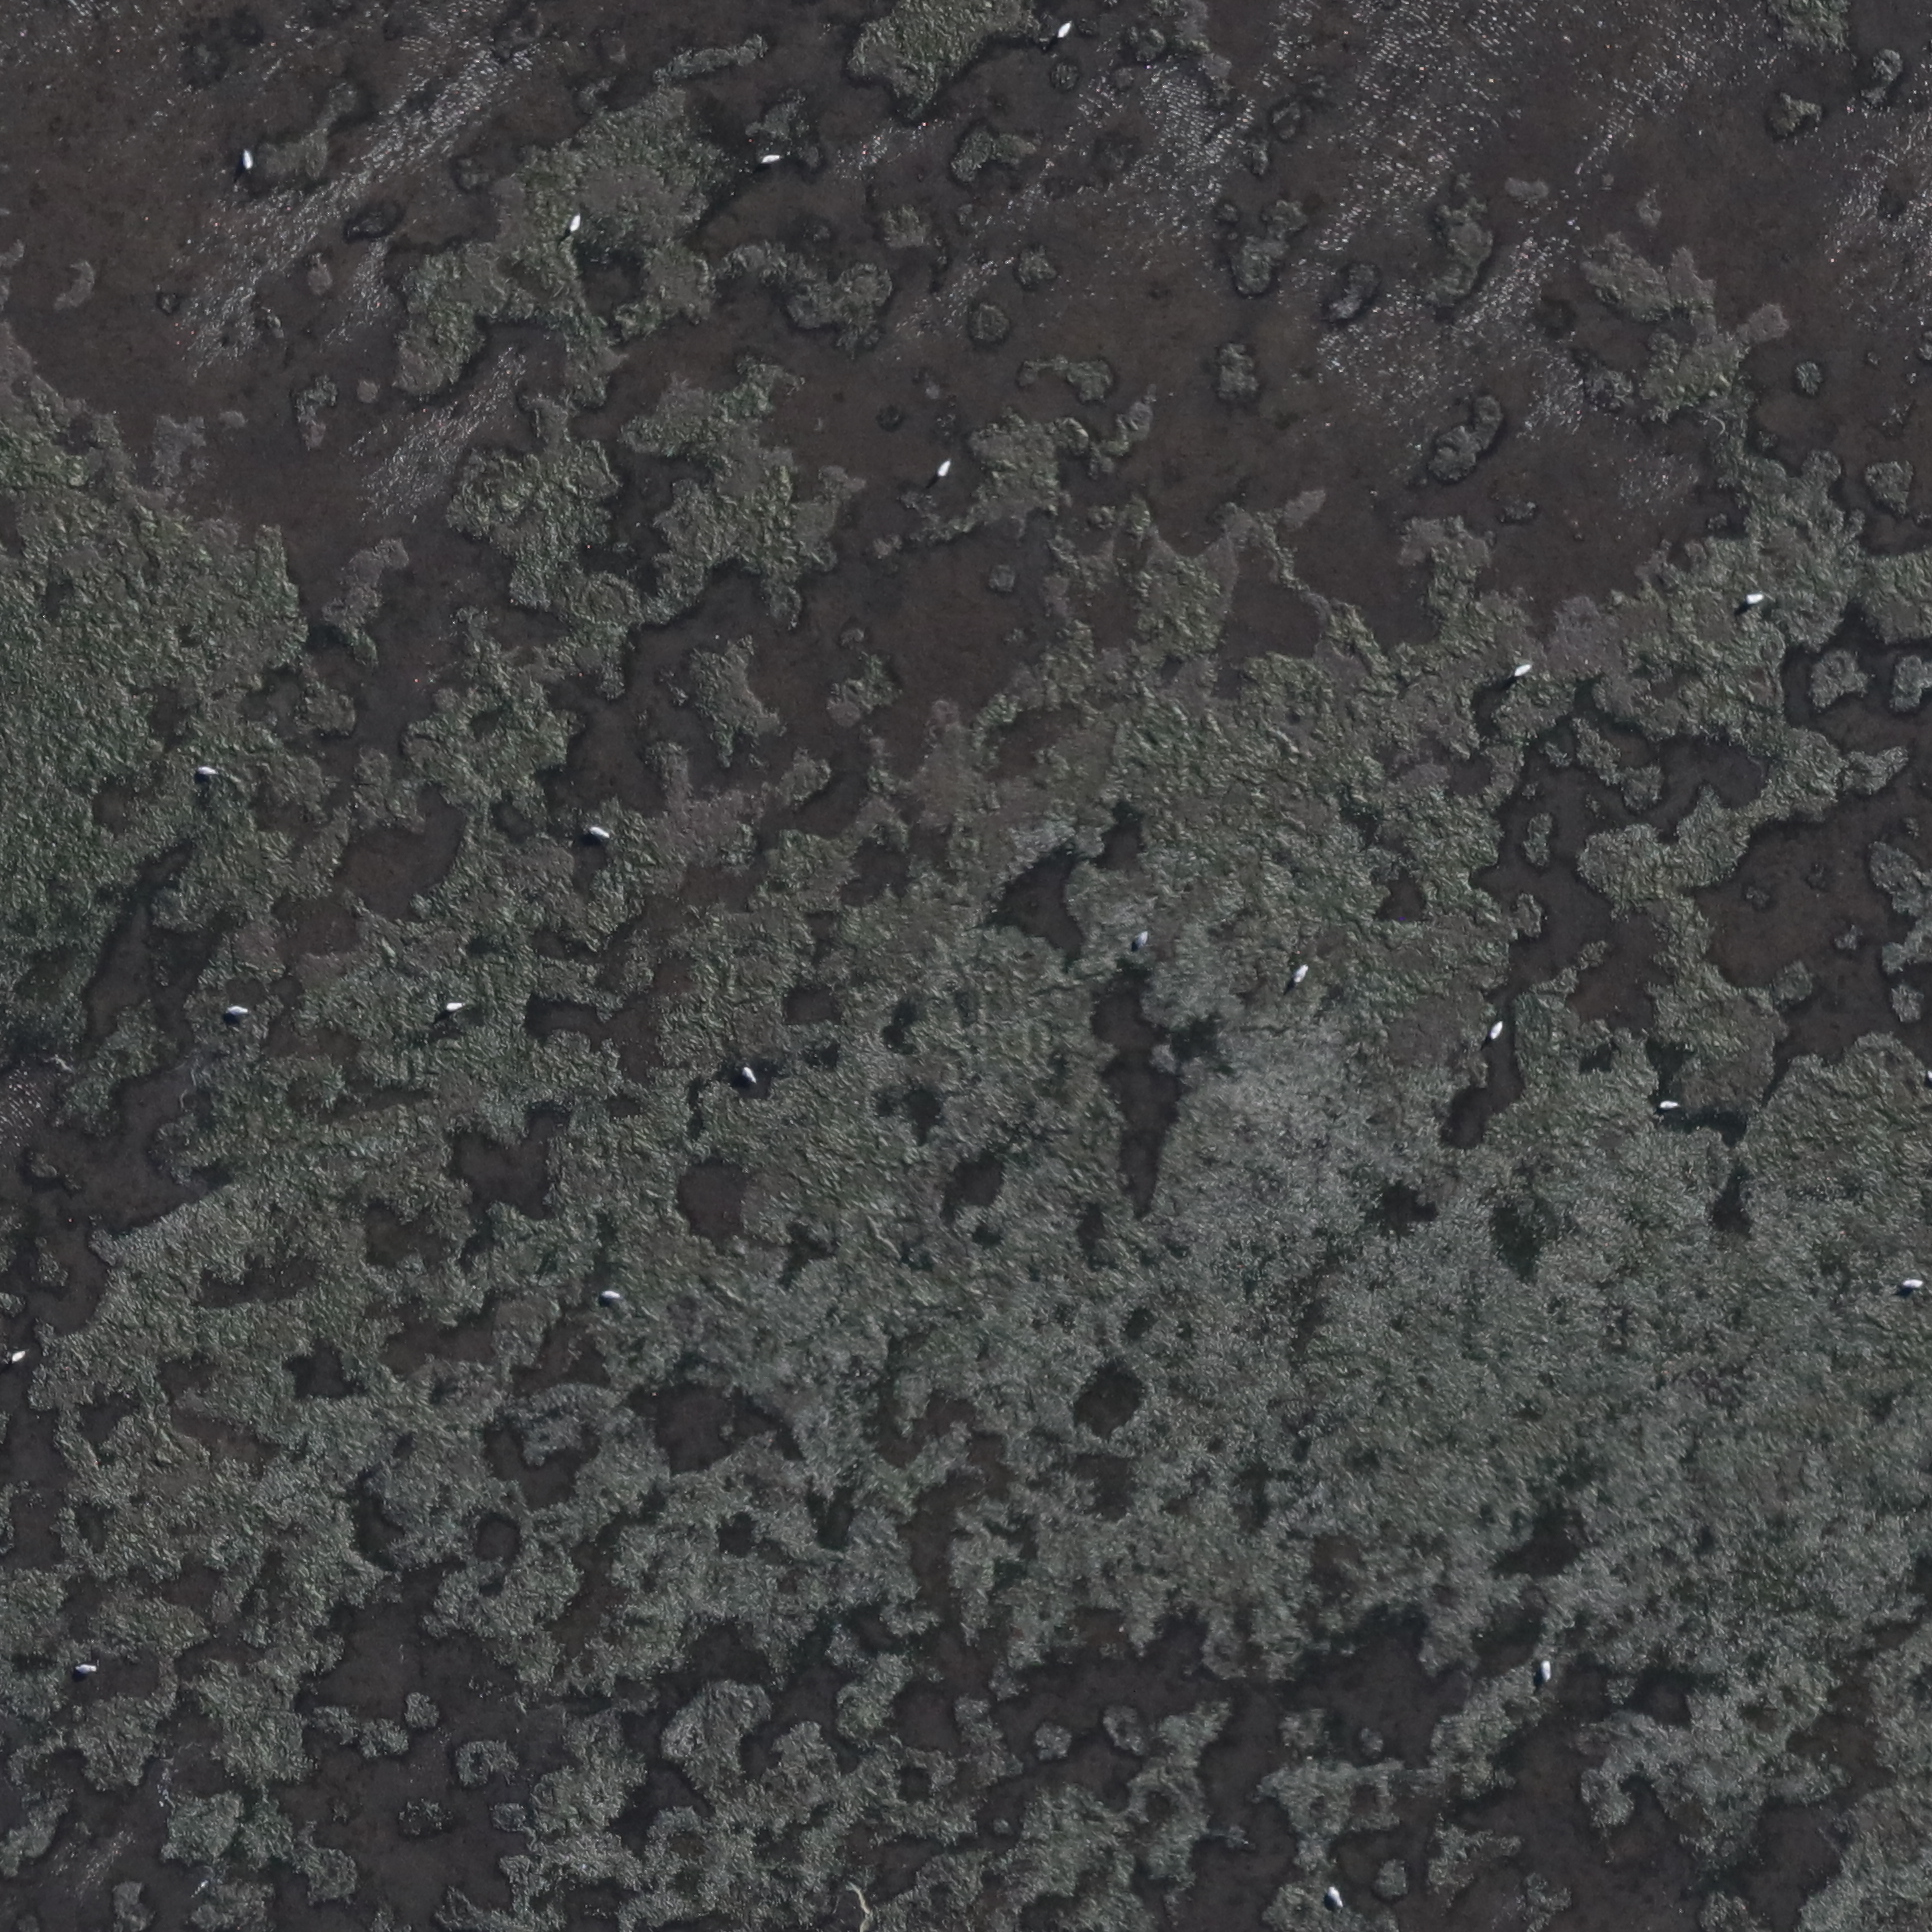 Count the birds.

22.